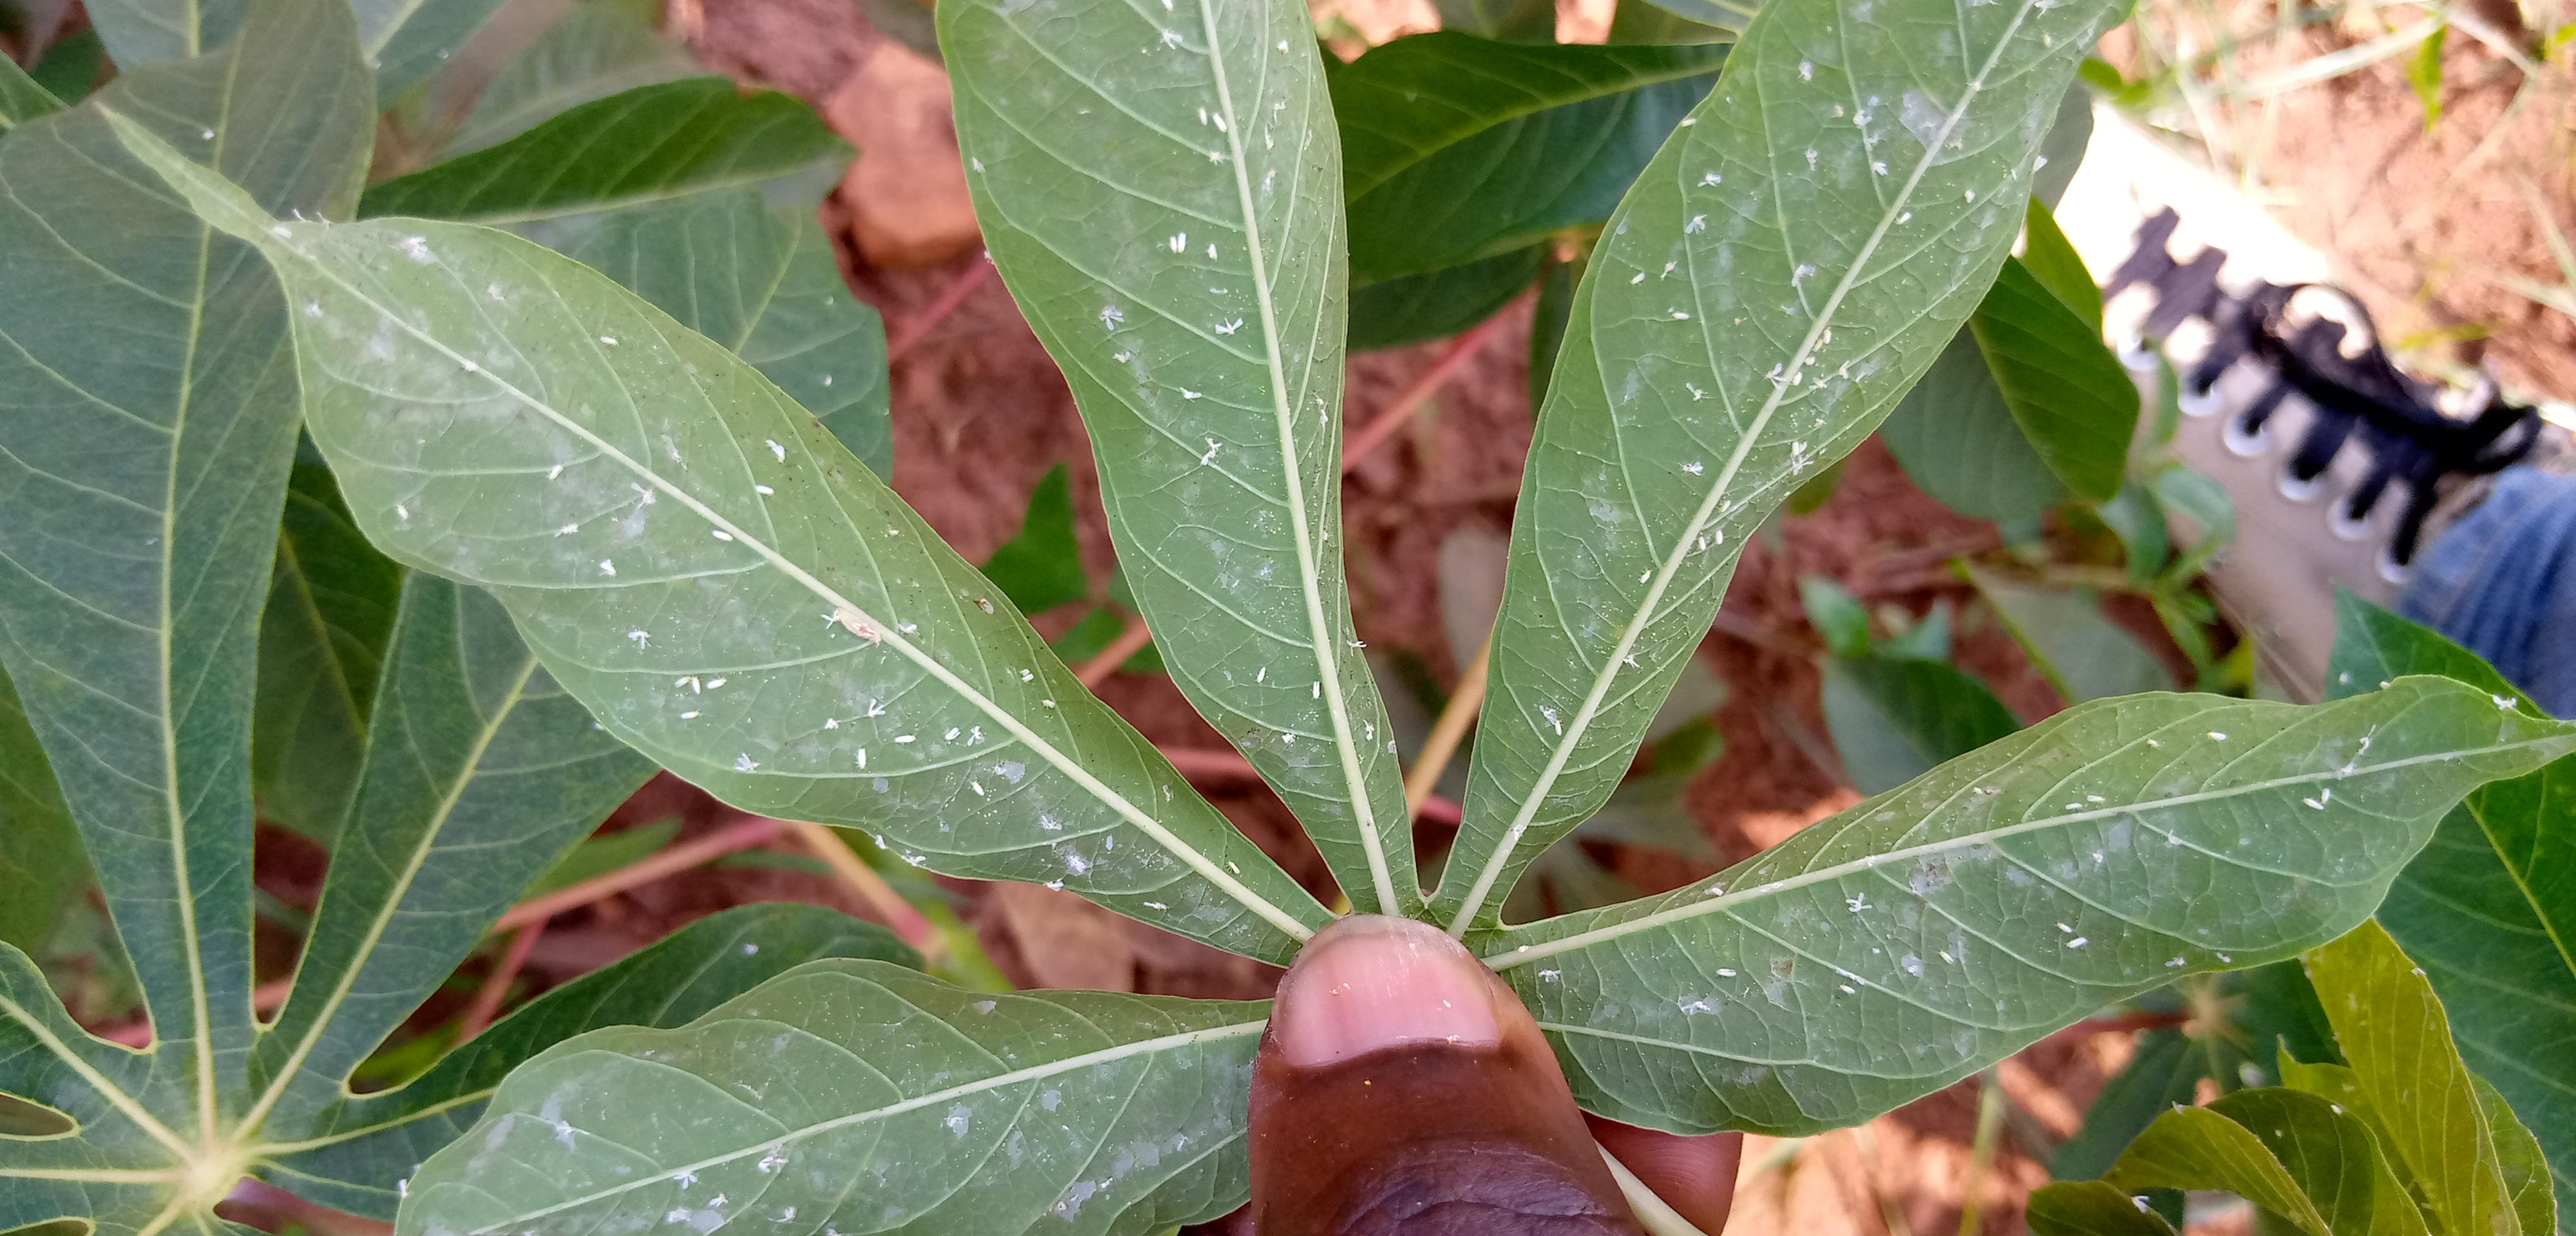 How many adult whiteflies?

107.